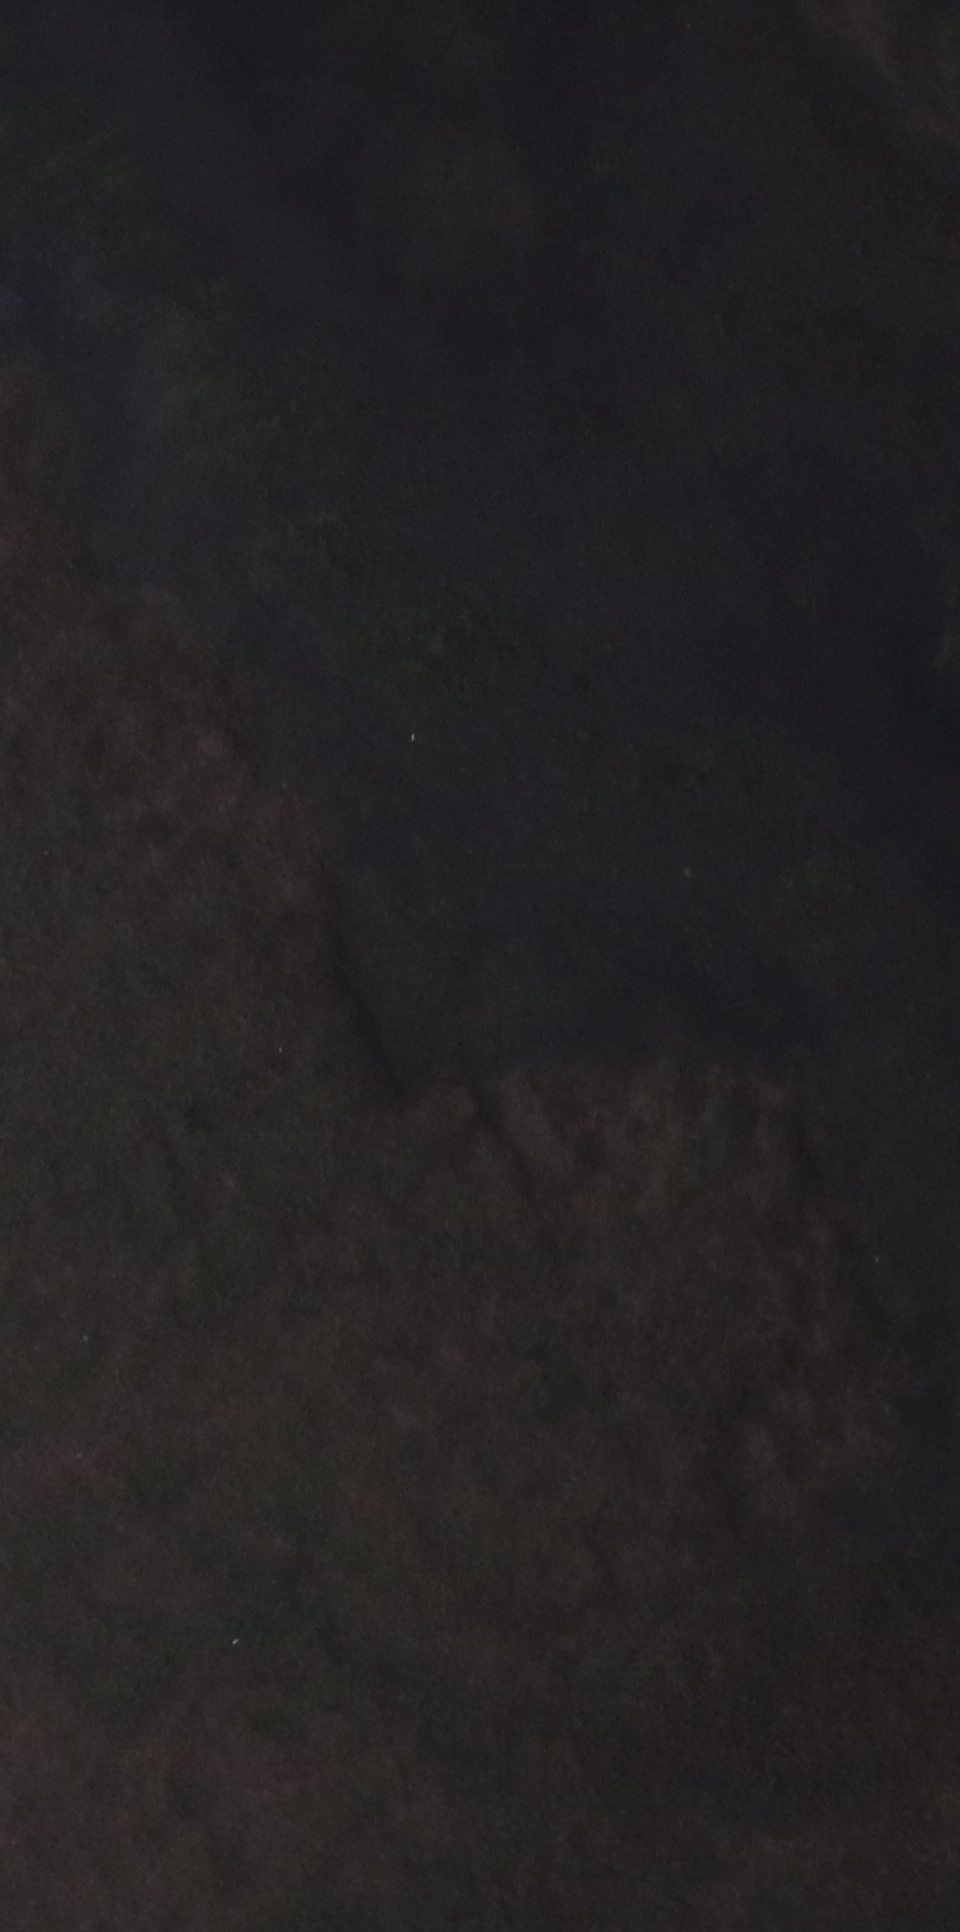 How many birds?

0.